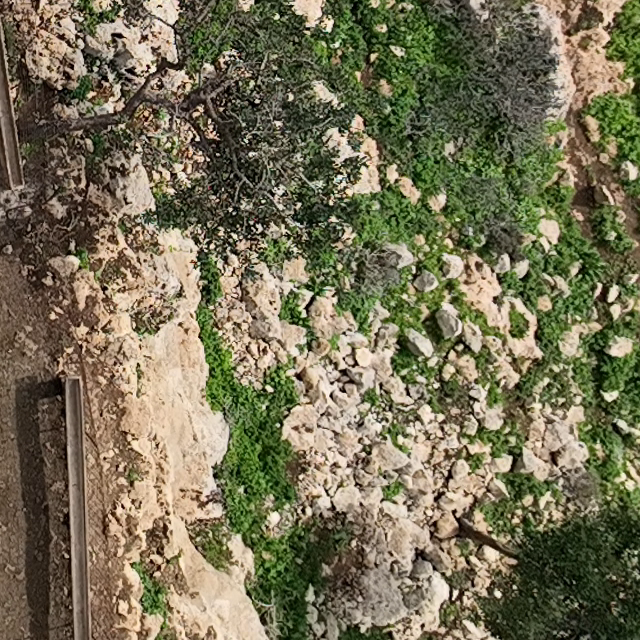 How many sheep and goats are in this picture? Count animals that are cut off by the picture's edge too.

0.